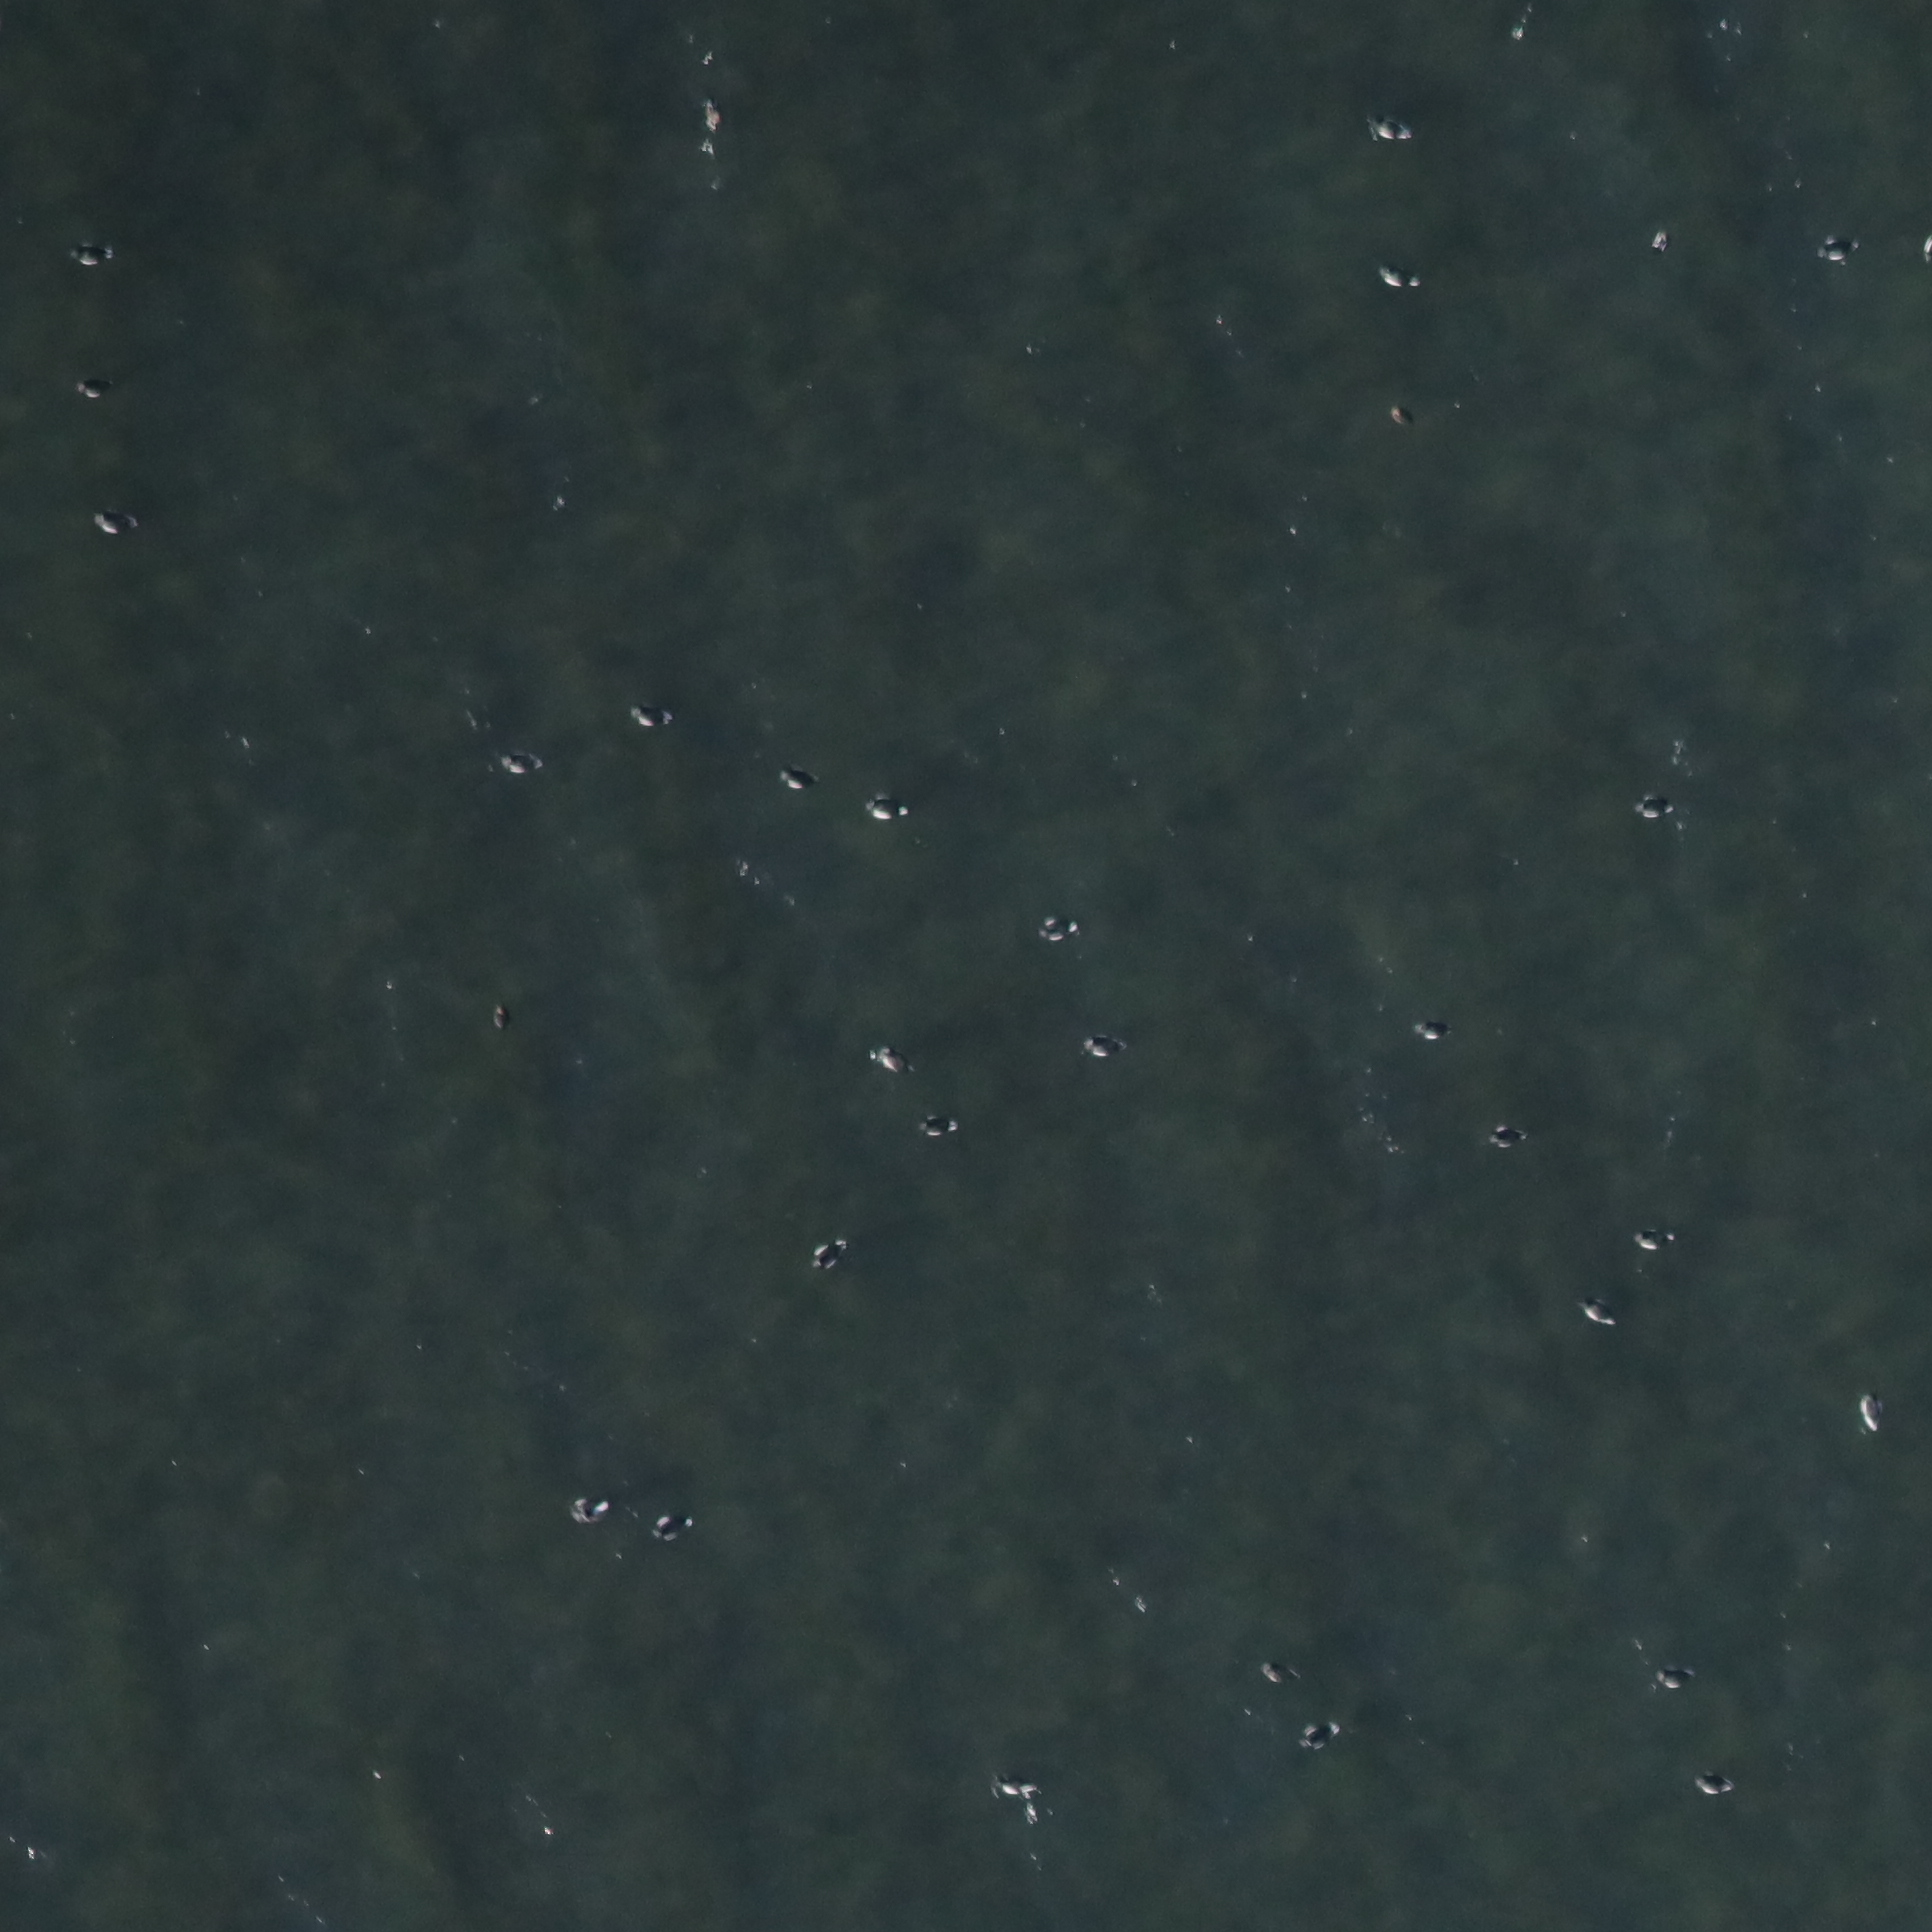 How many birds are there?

32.